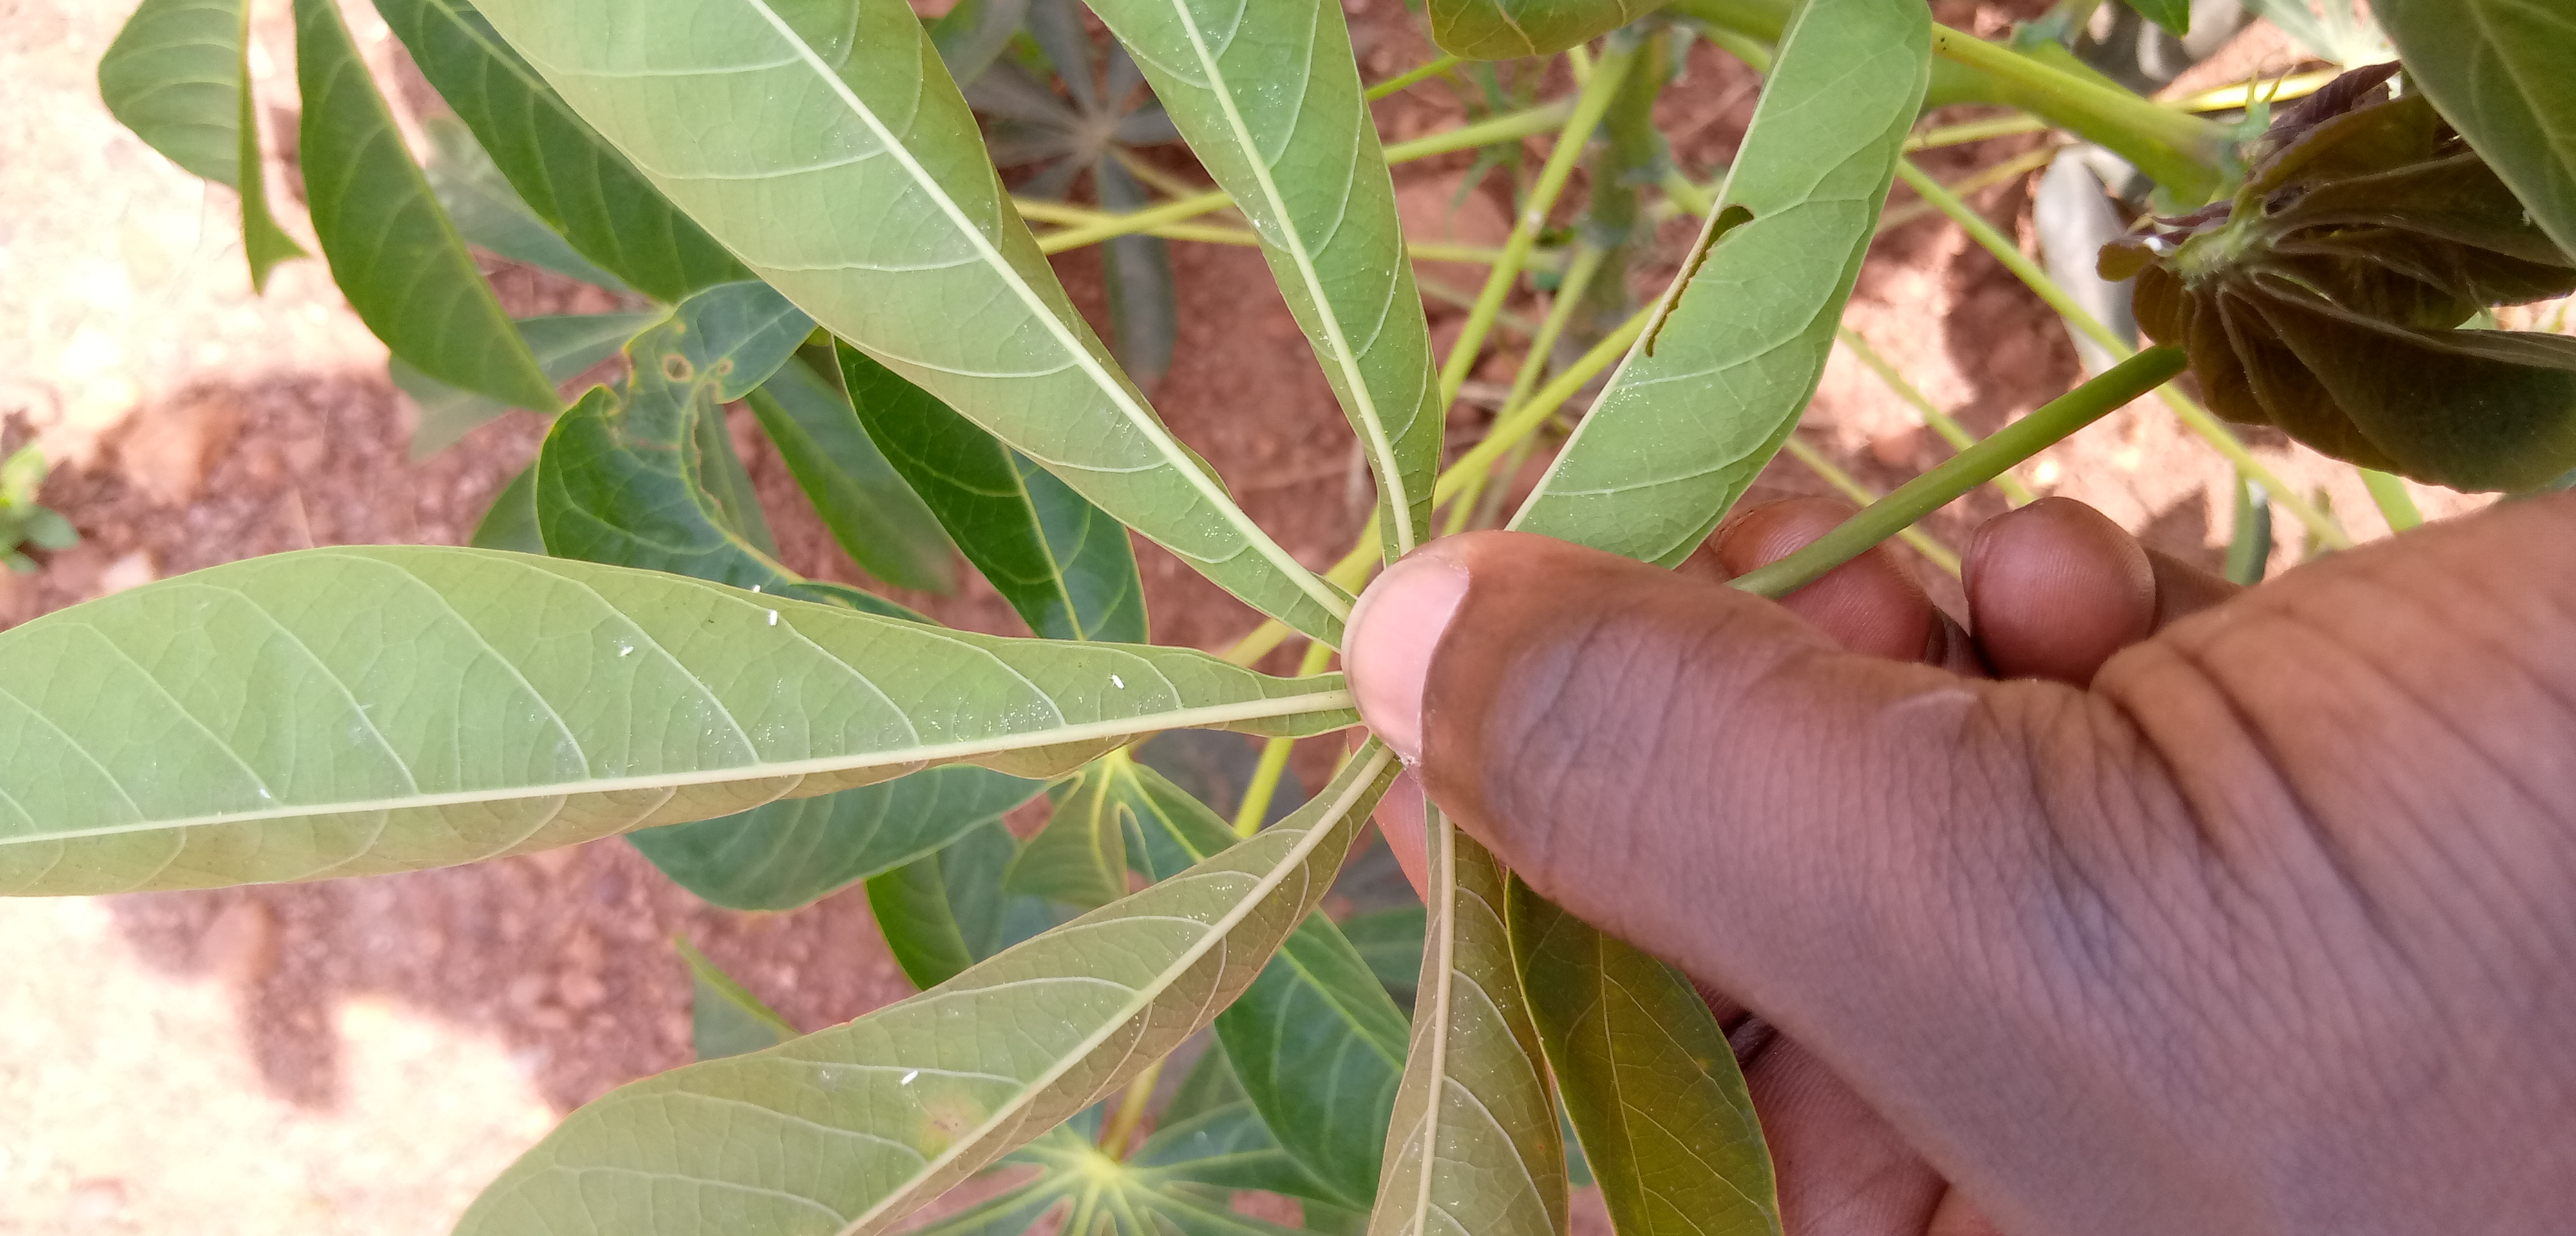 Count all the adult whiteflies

5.